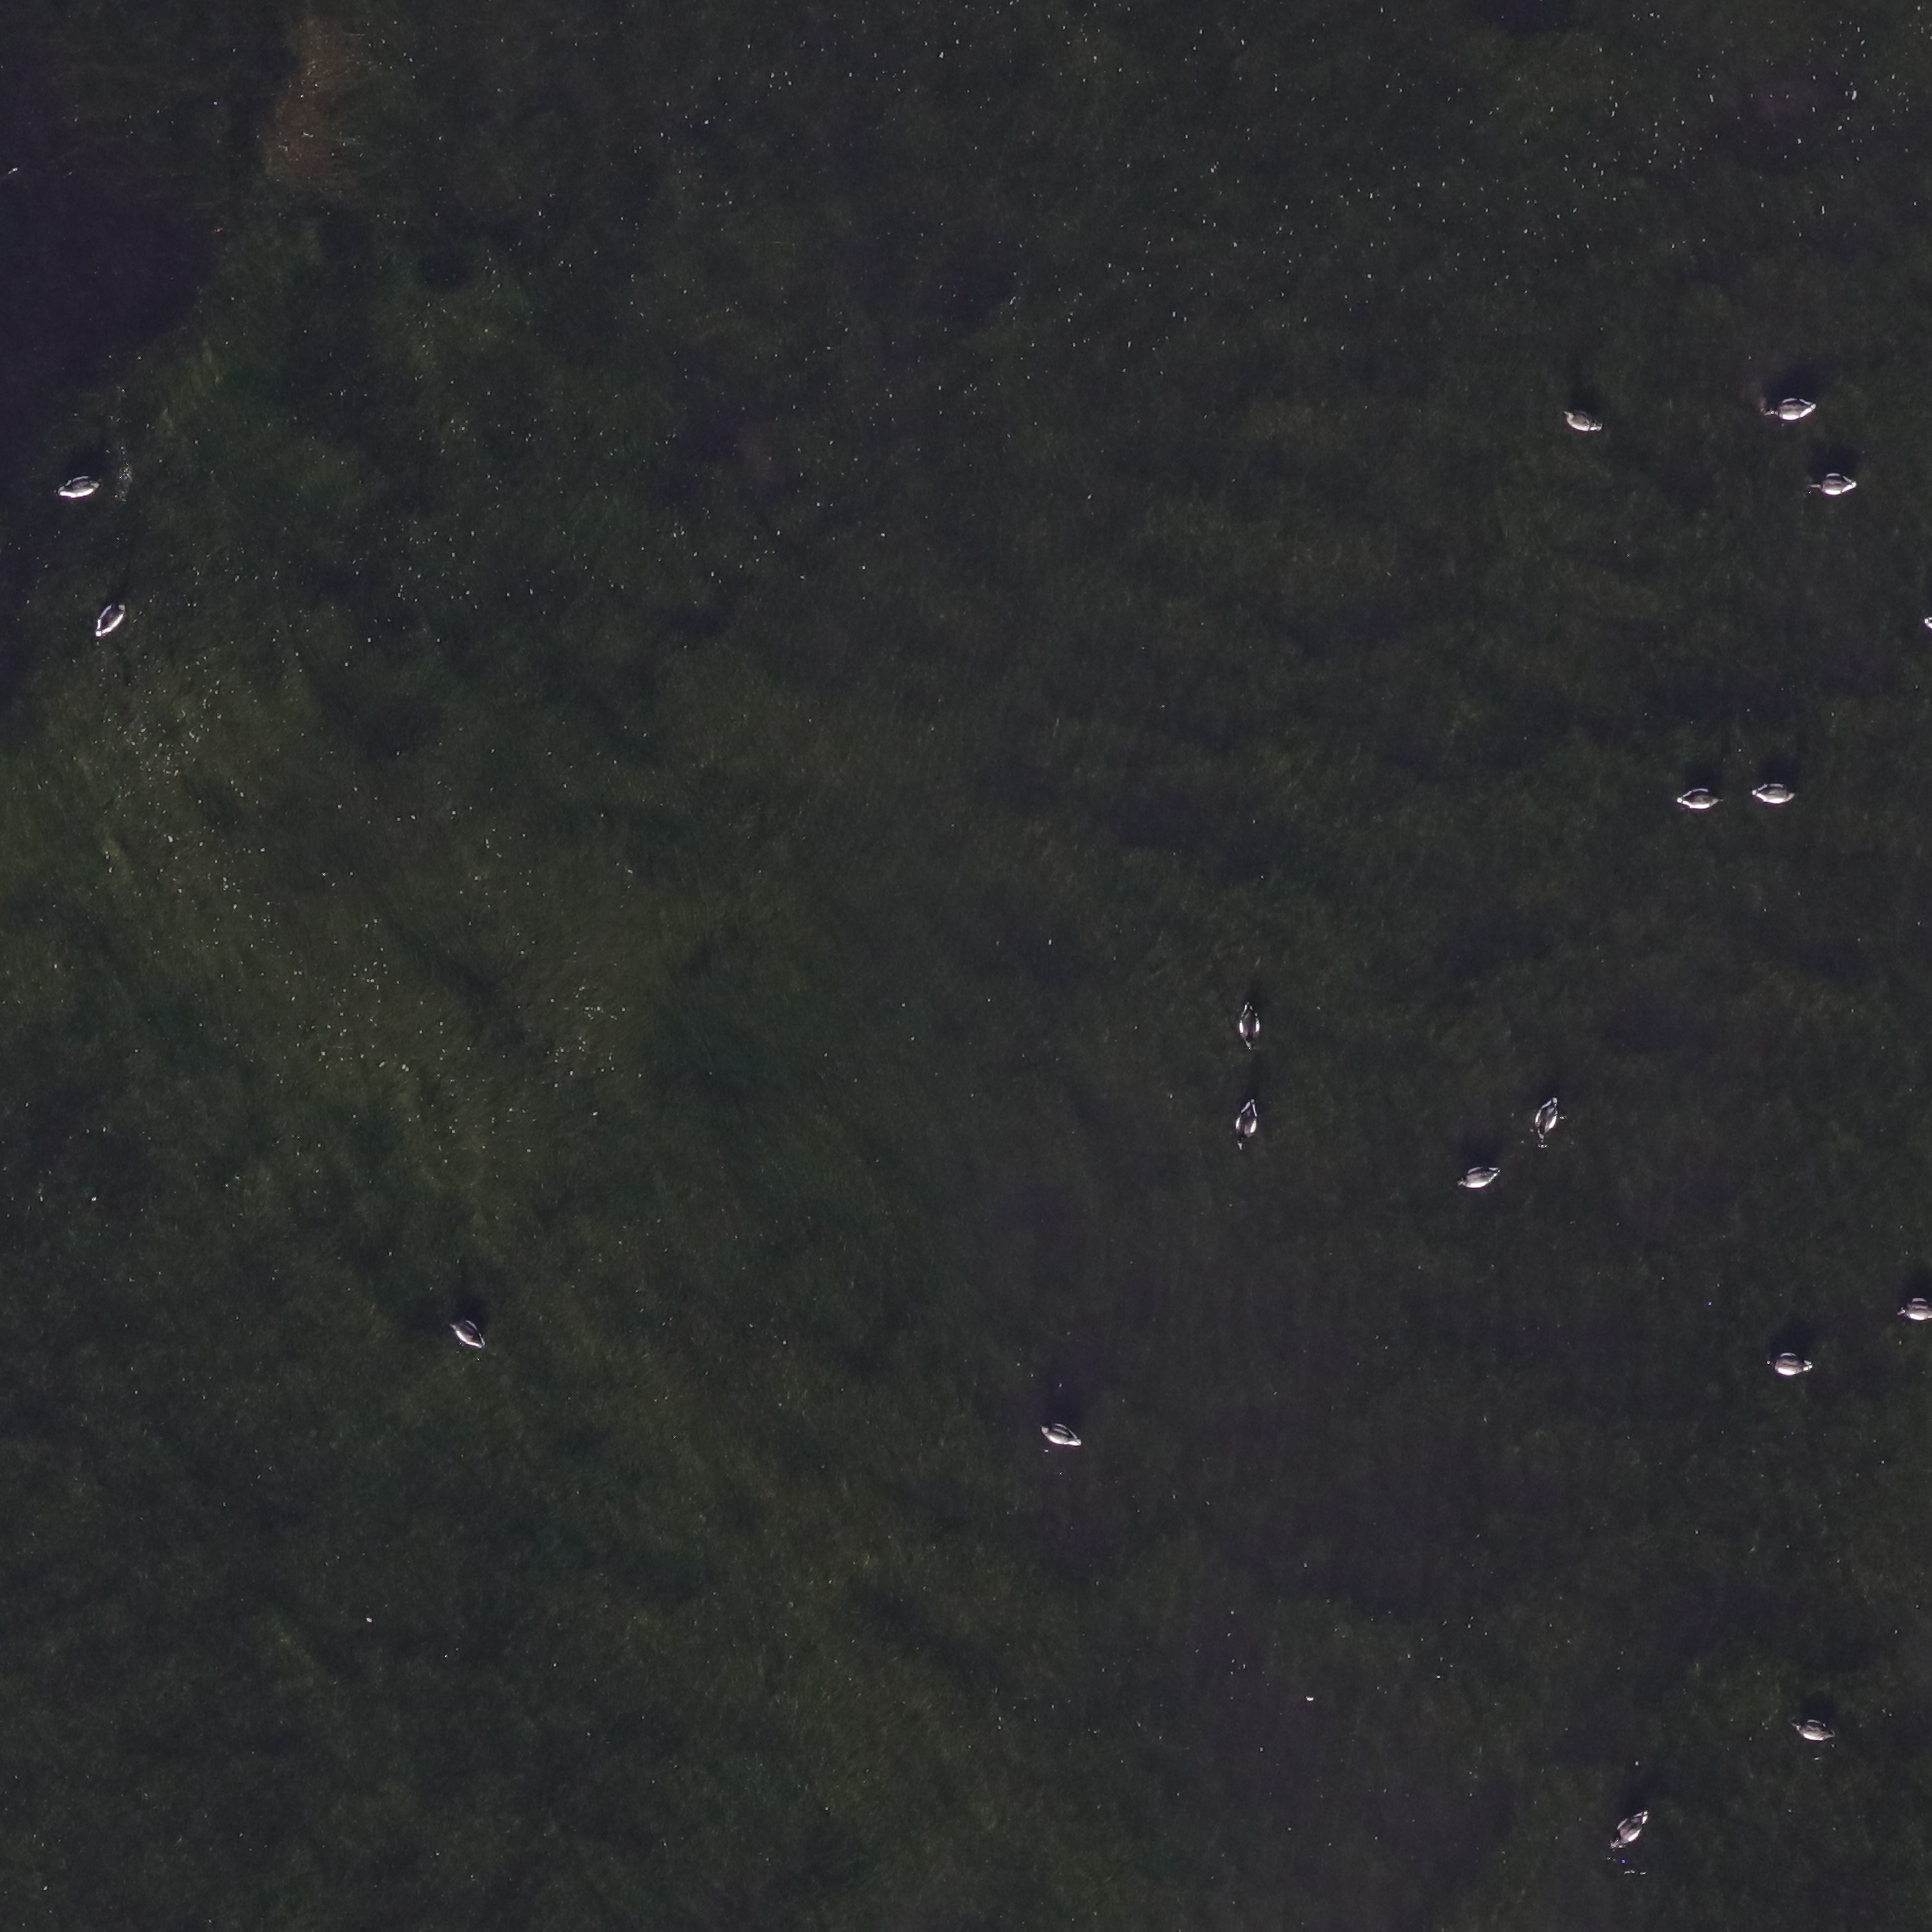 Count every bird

17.